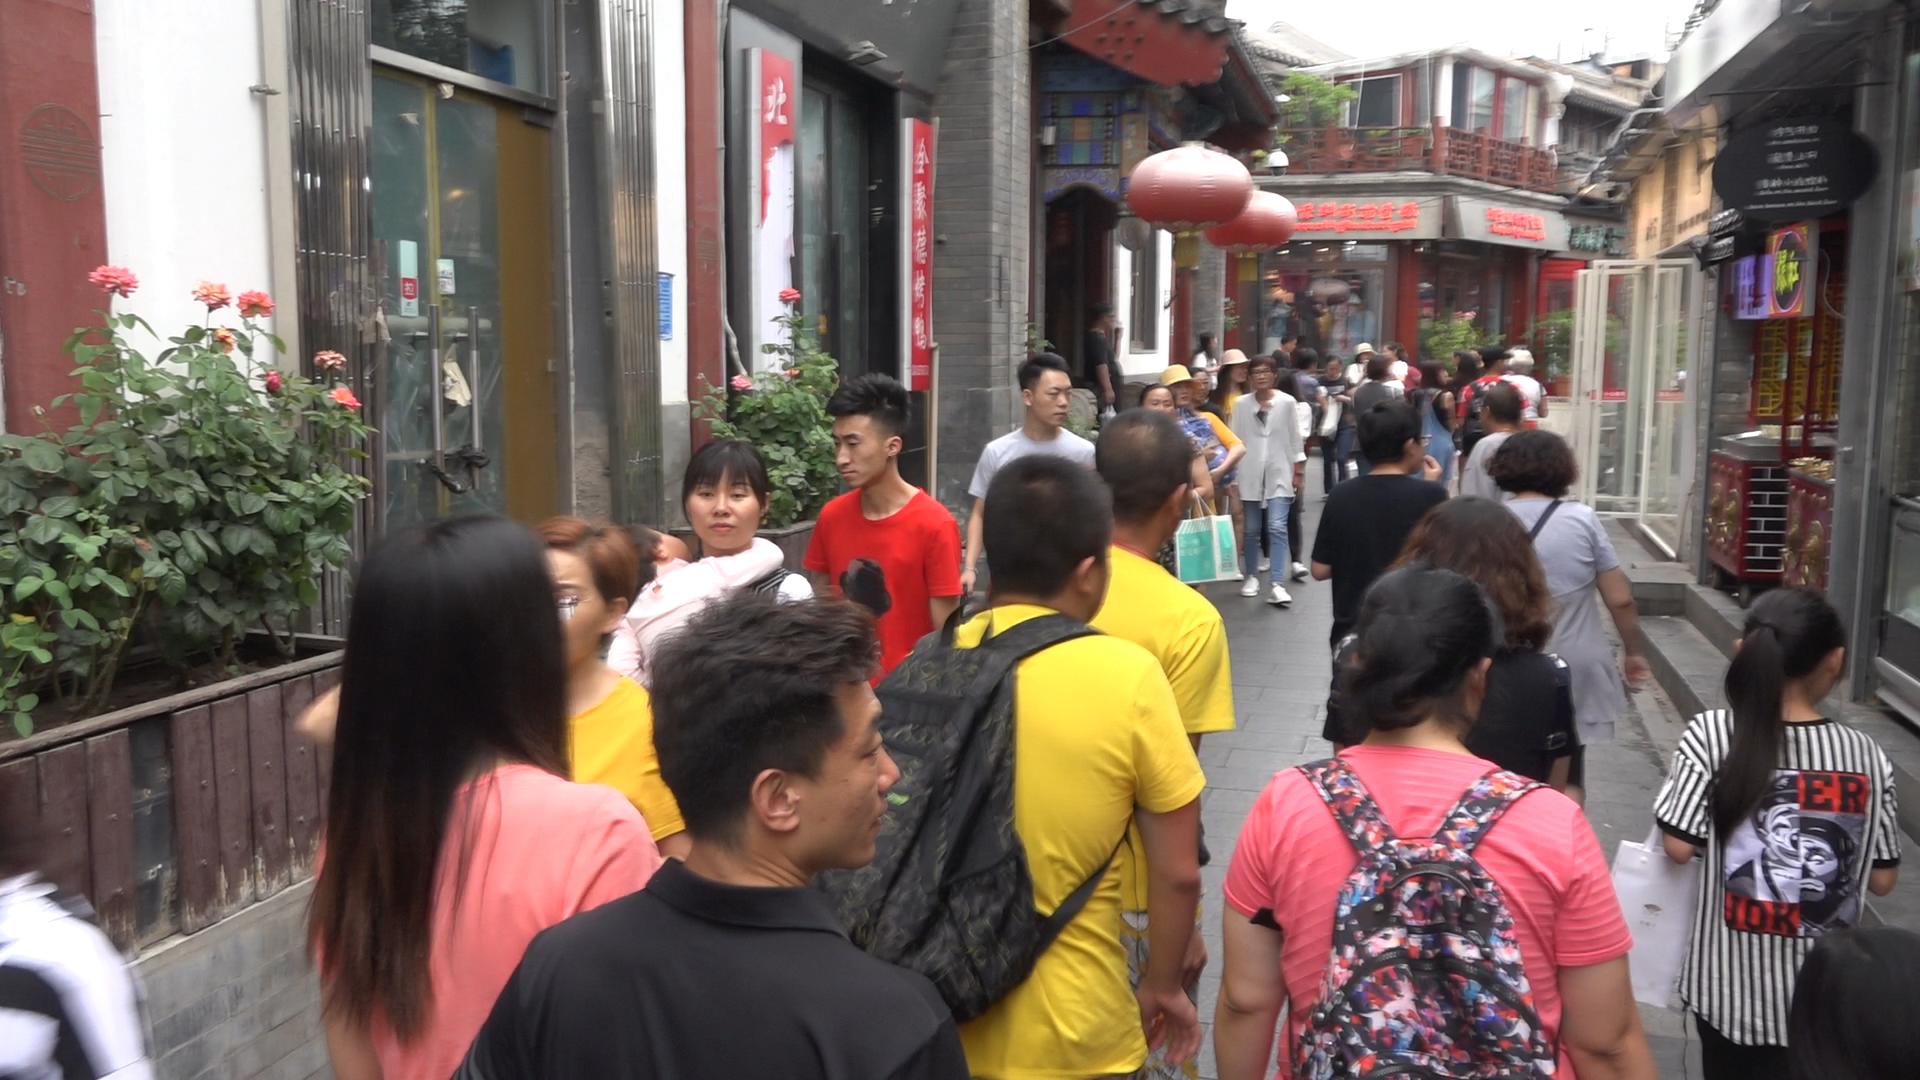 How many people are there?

38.